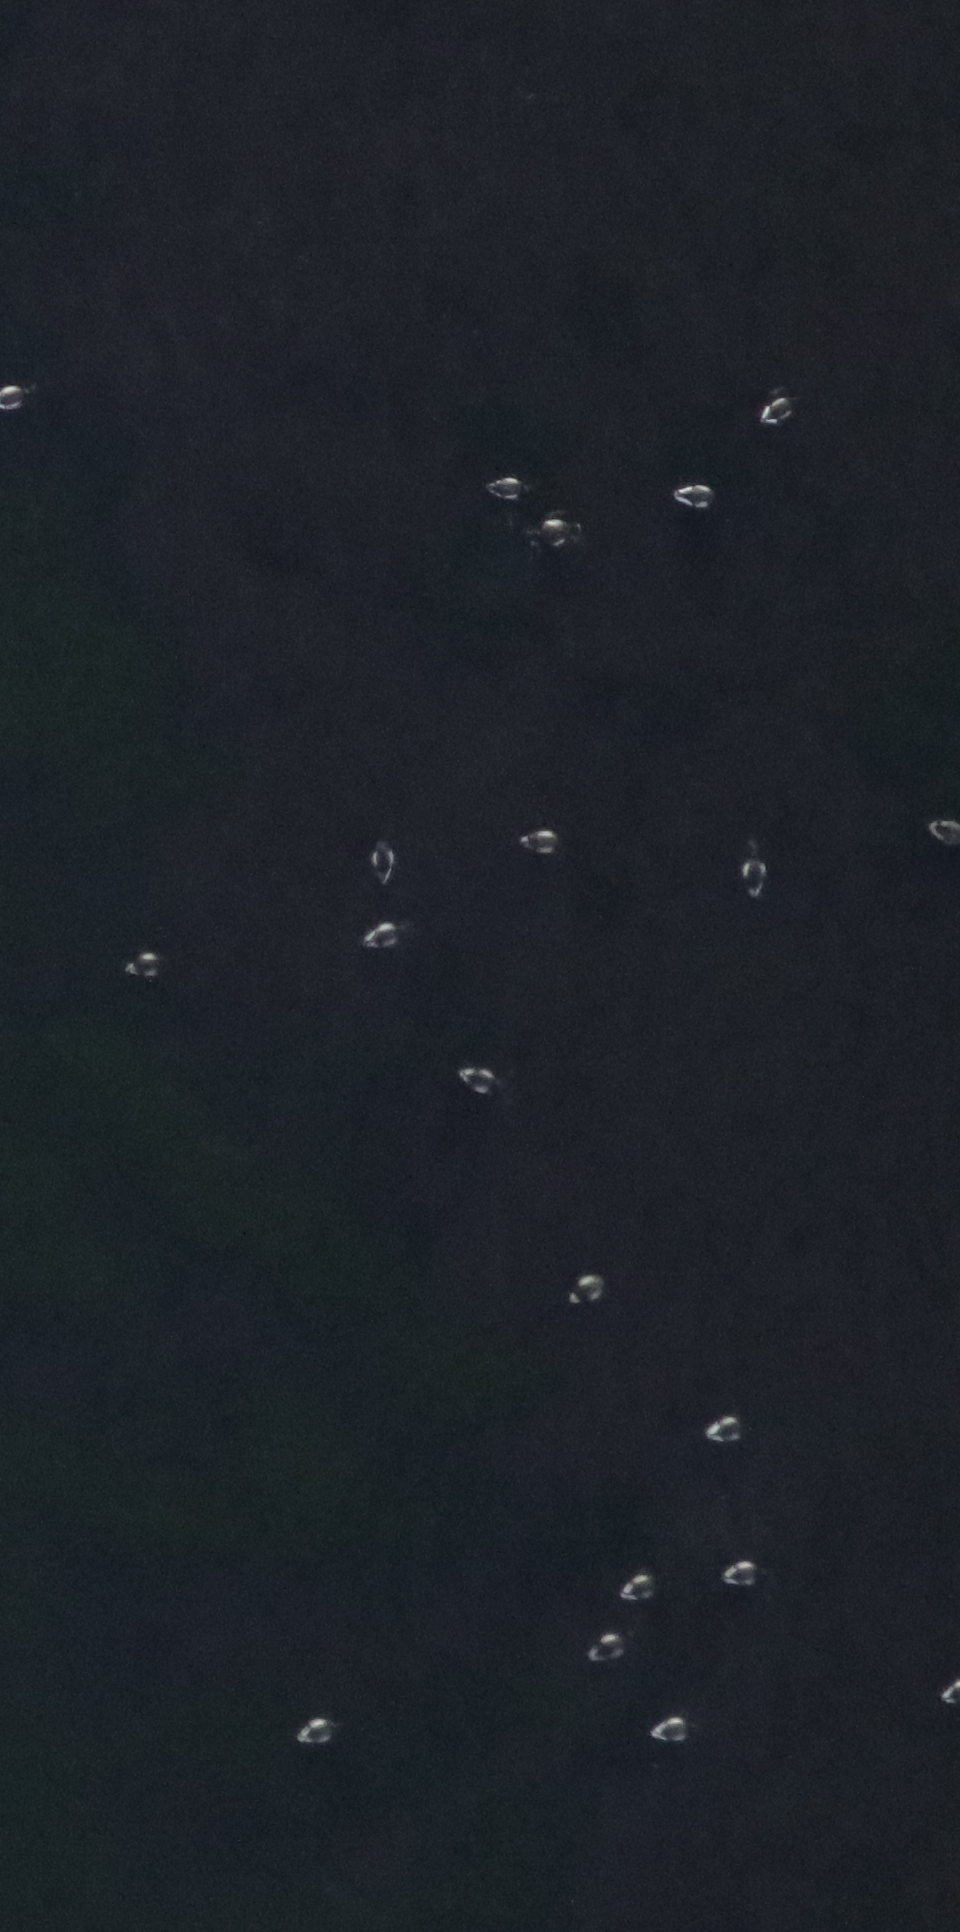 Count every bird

19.